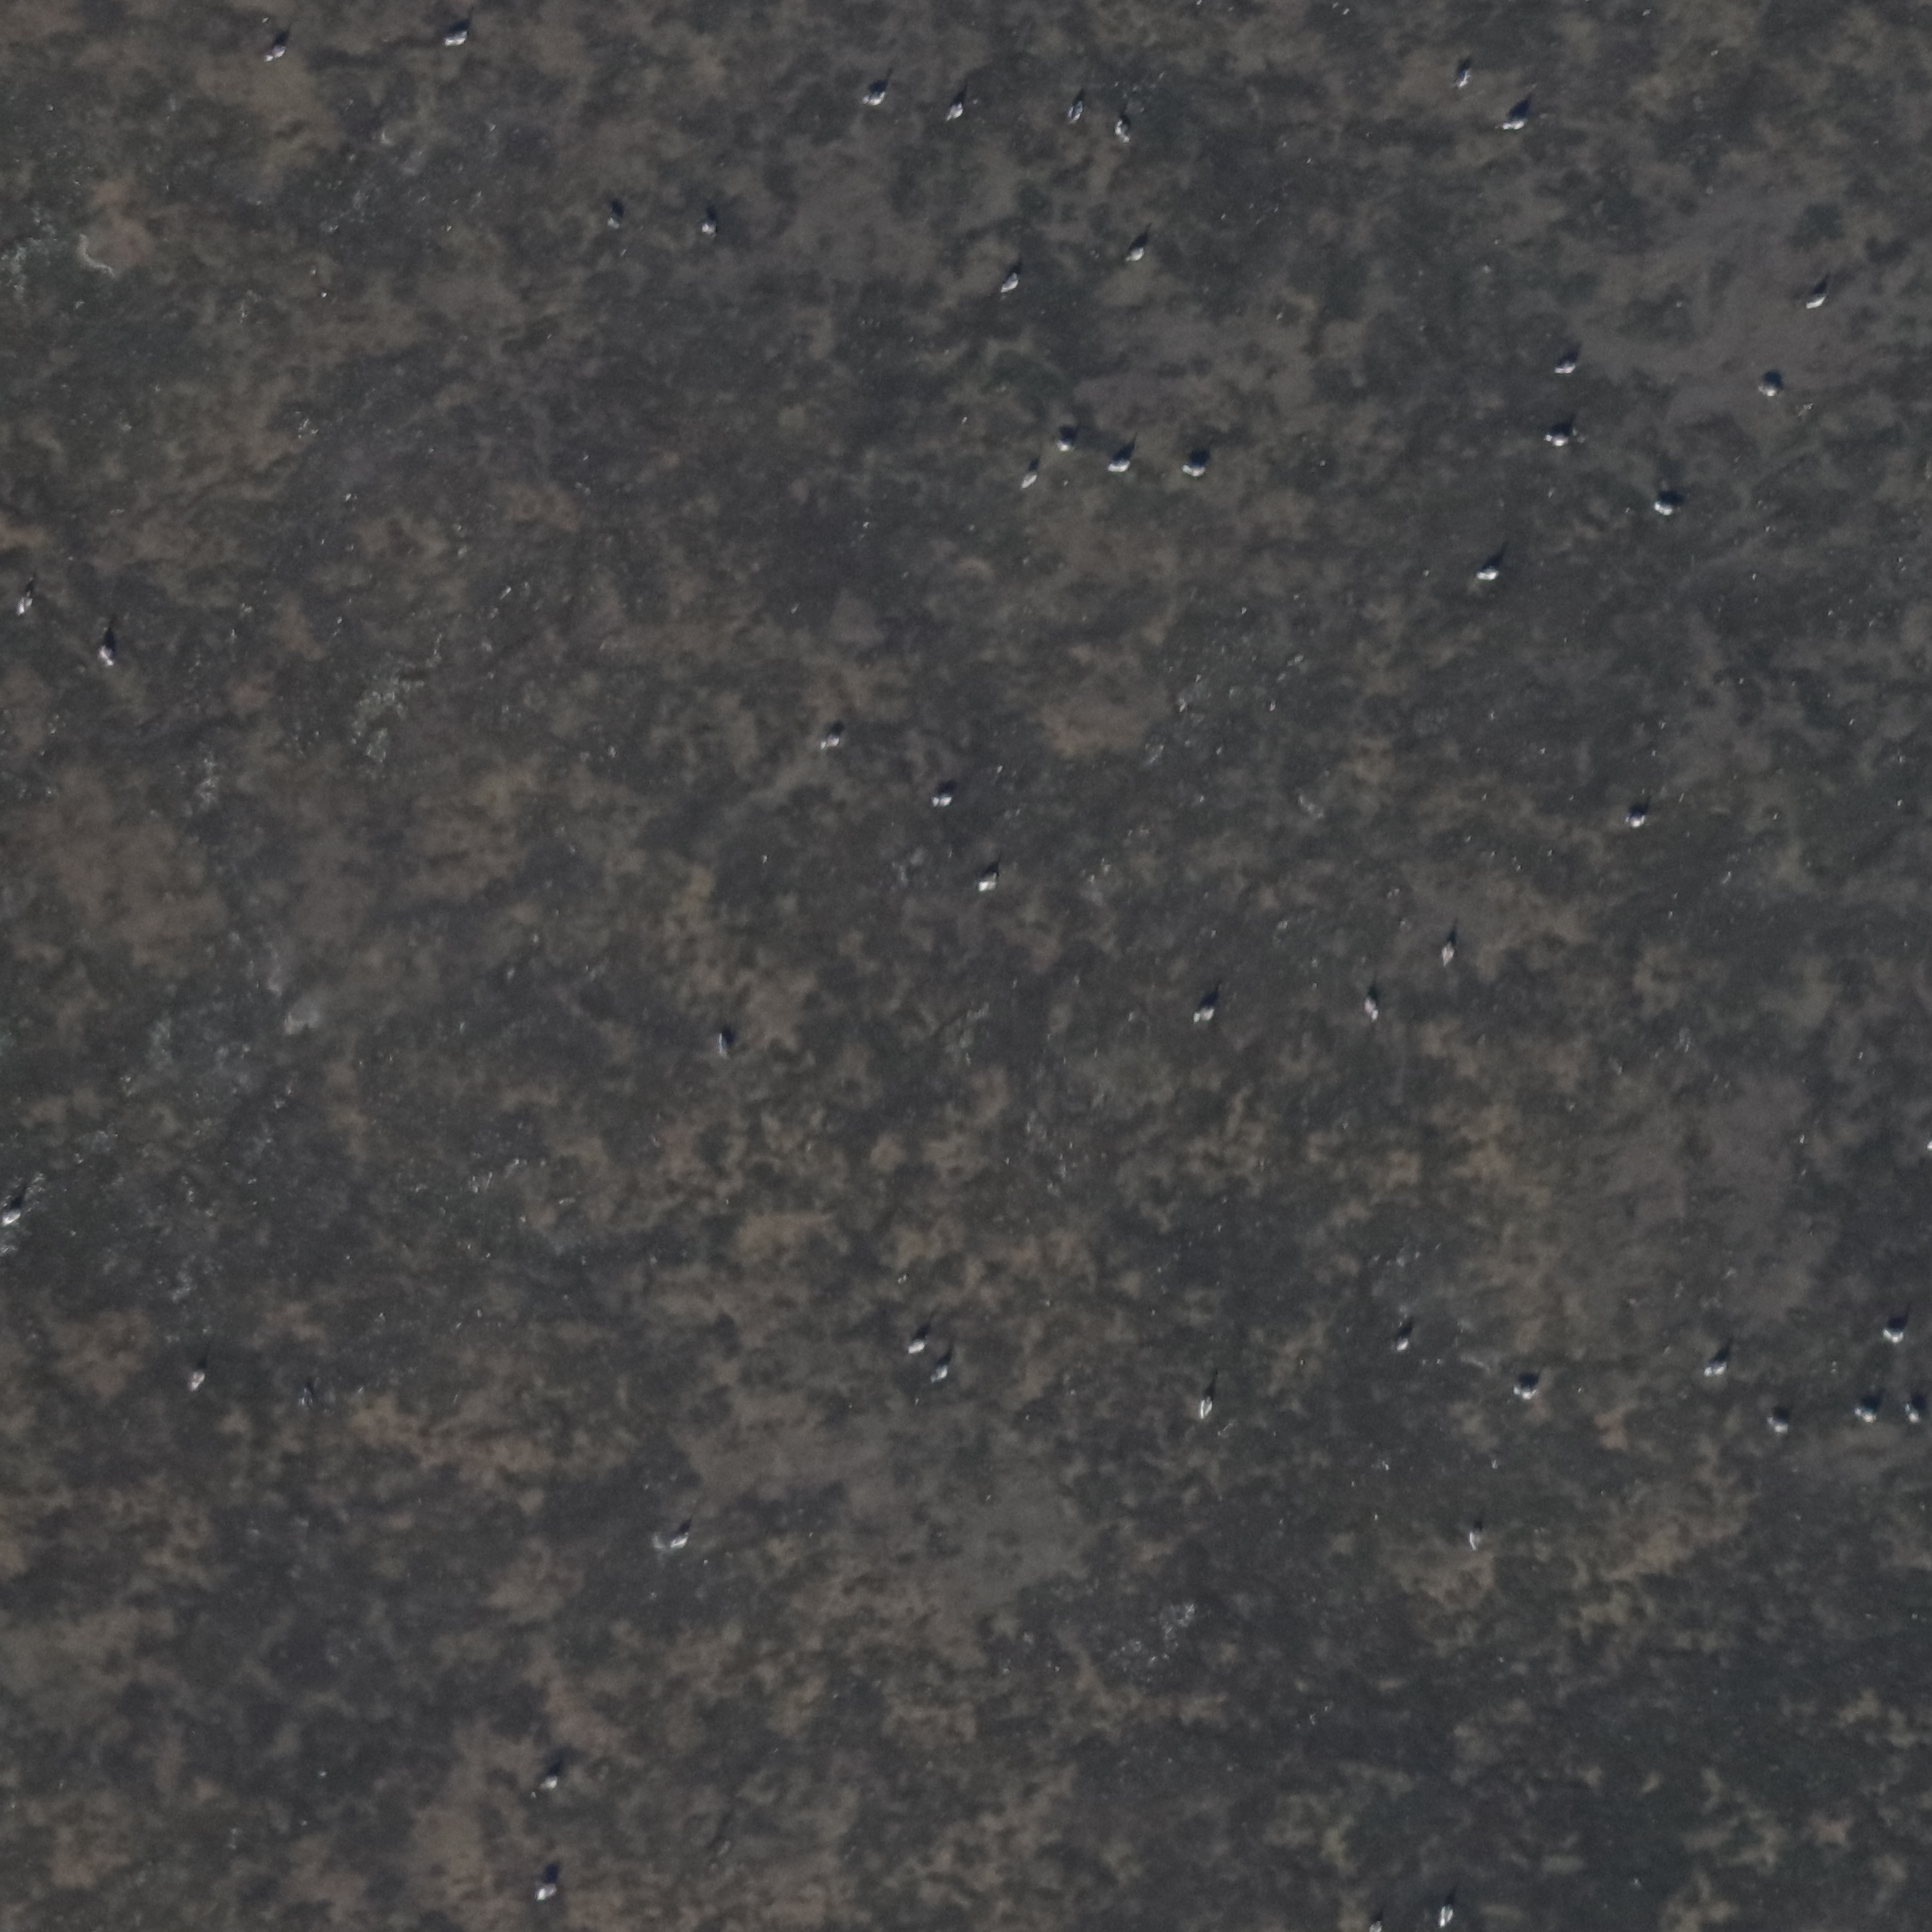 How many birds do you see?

51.